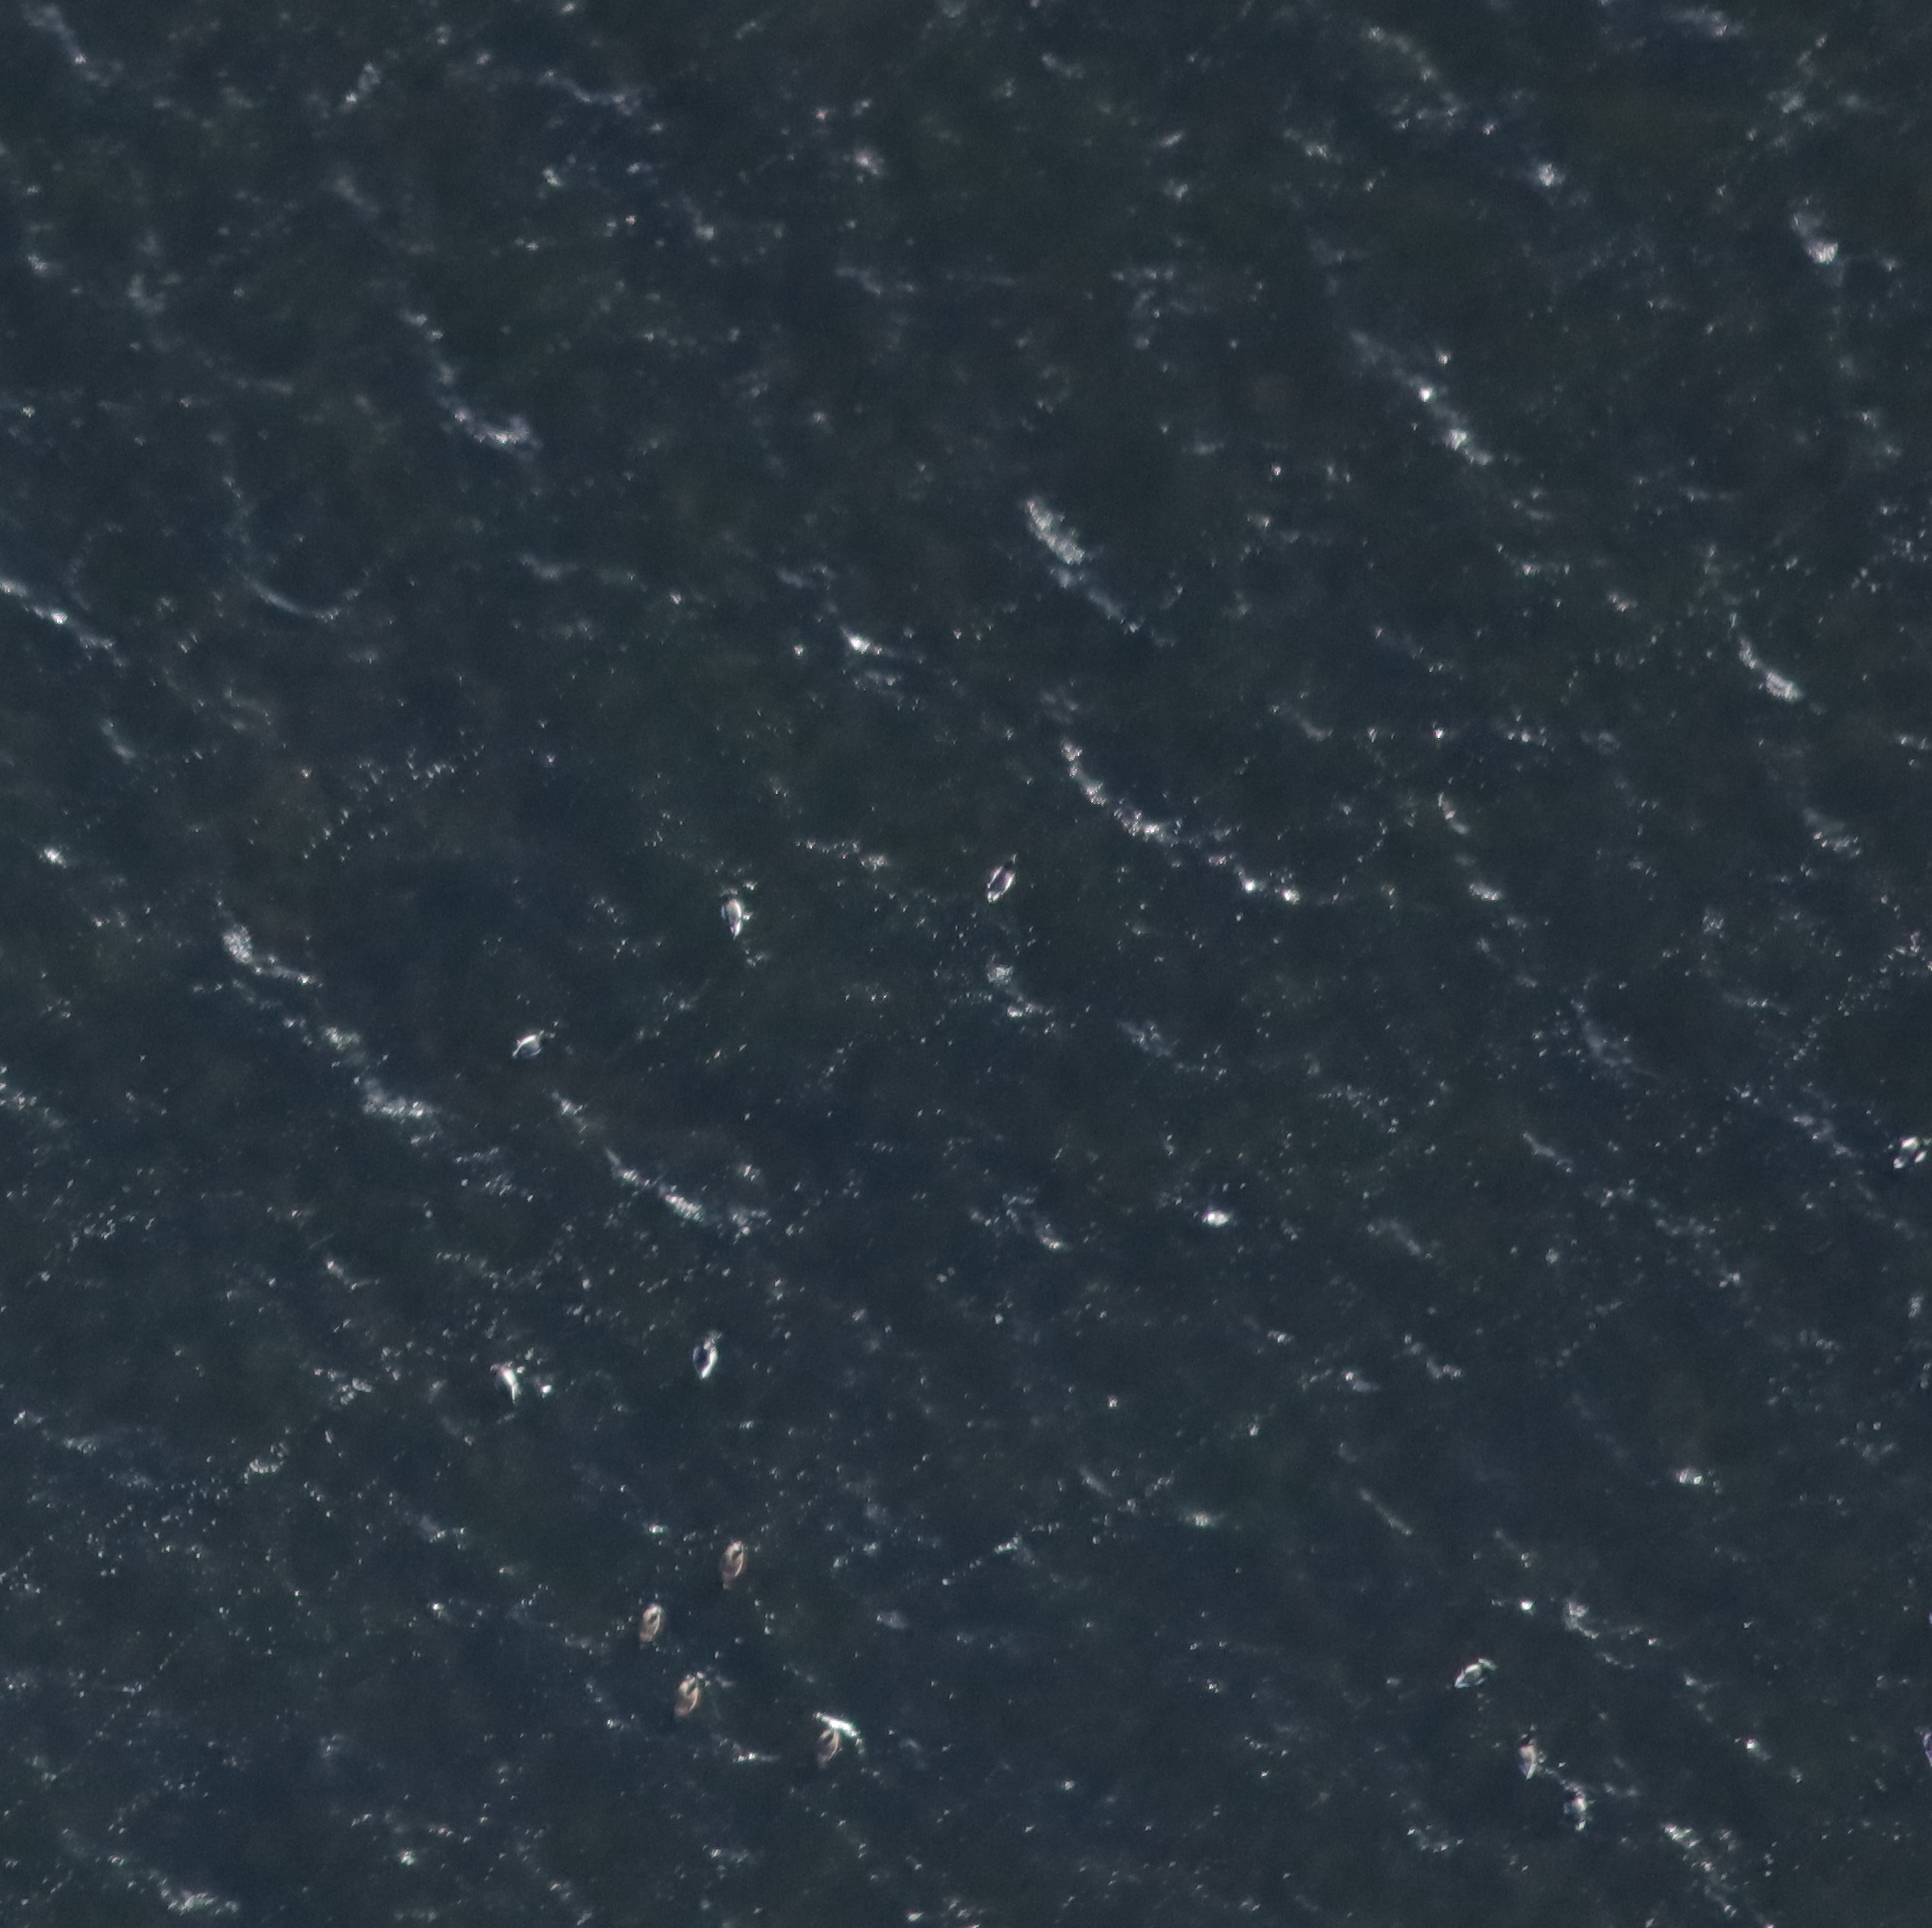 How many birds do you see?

13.